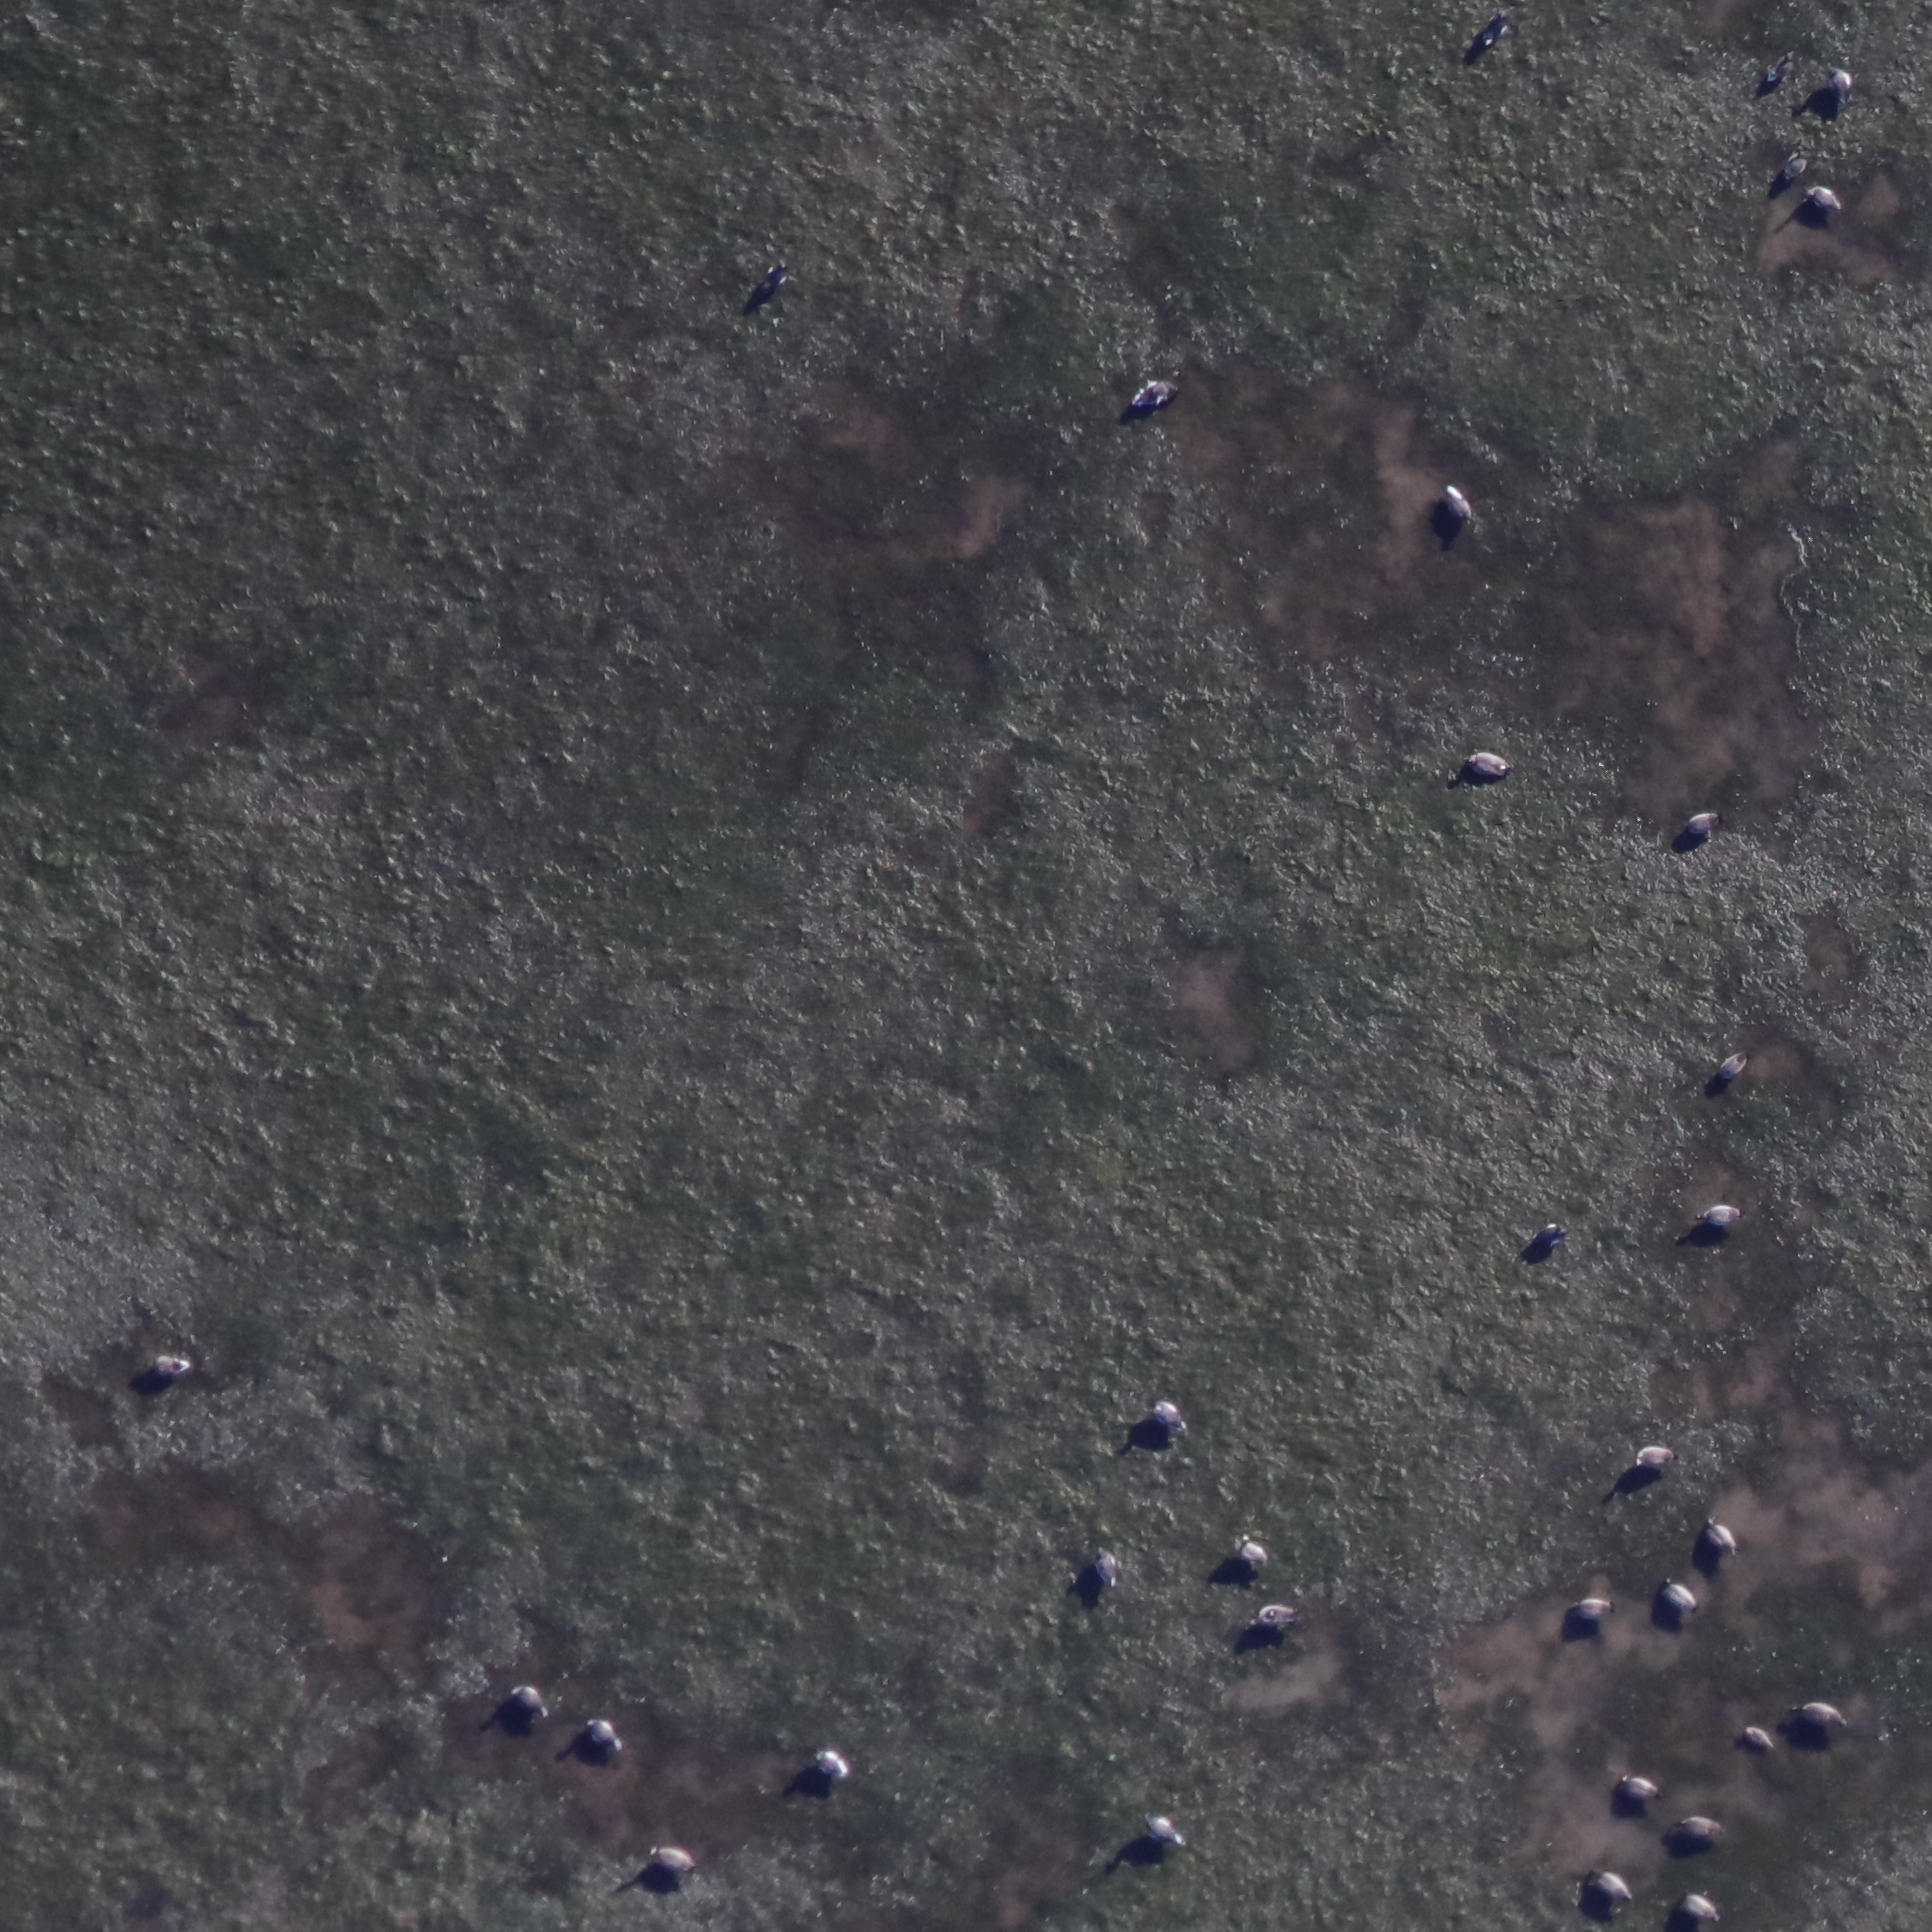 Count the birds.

33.